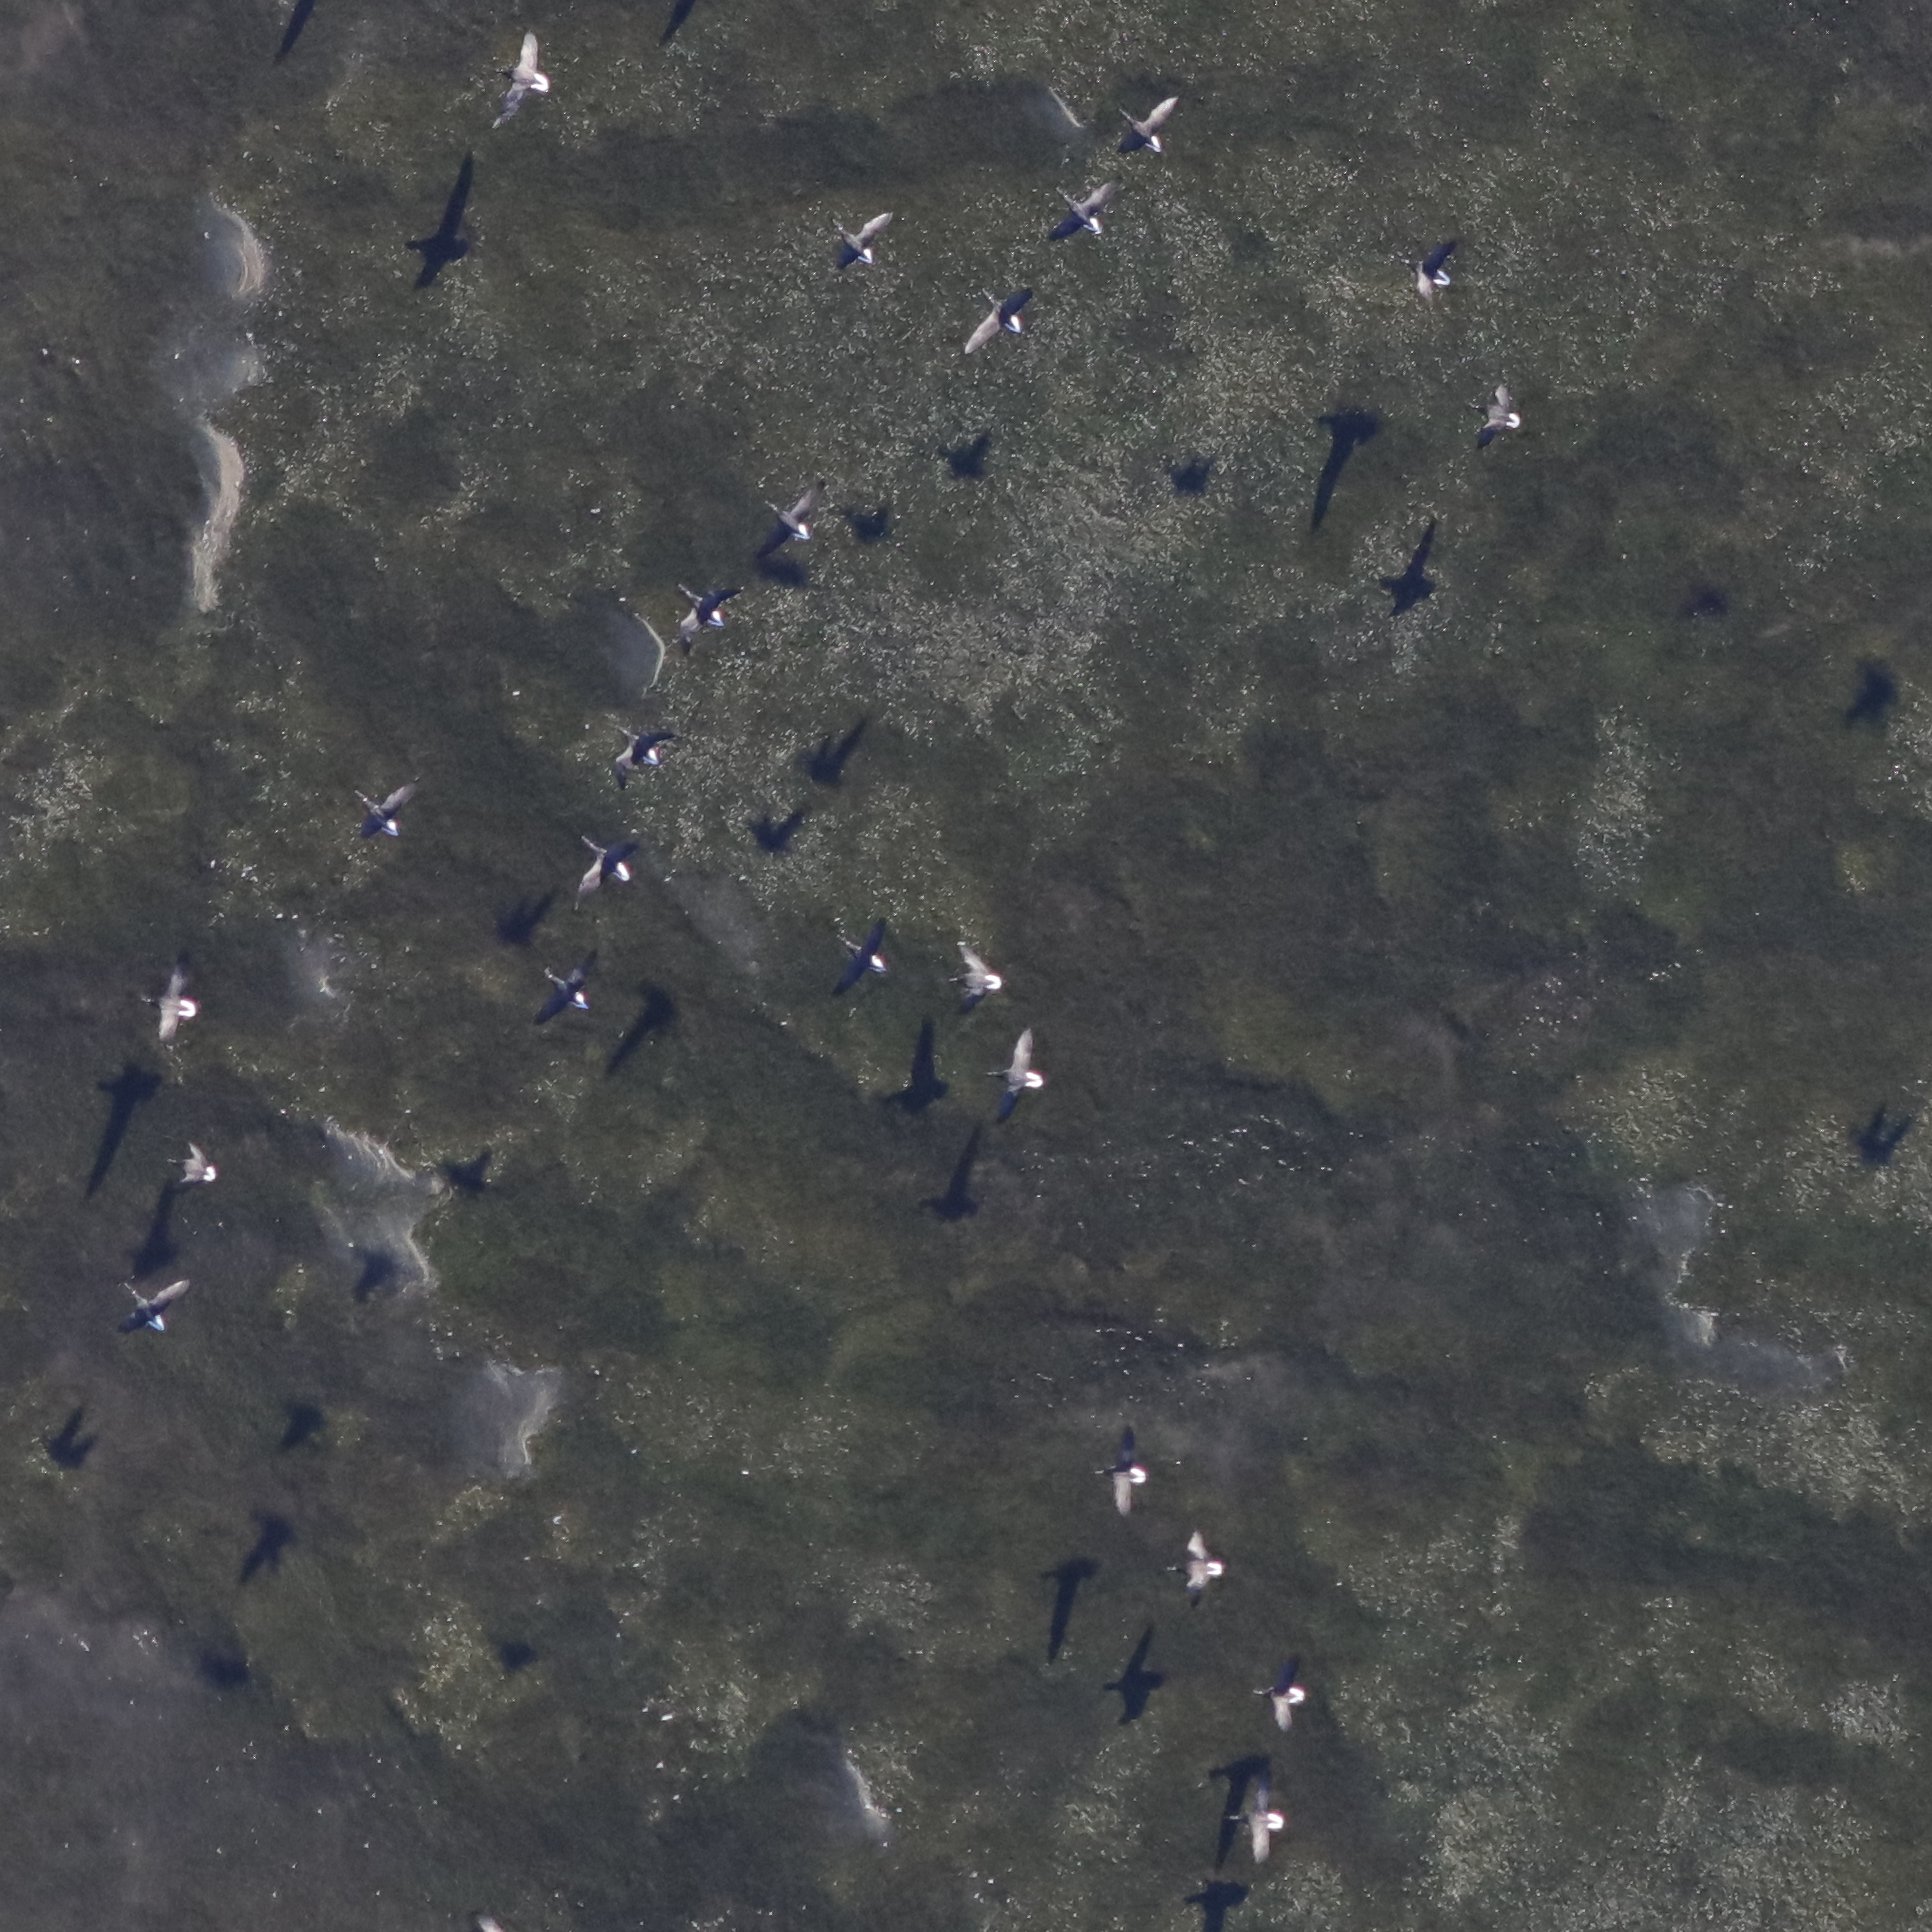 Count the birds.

23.